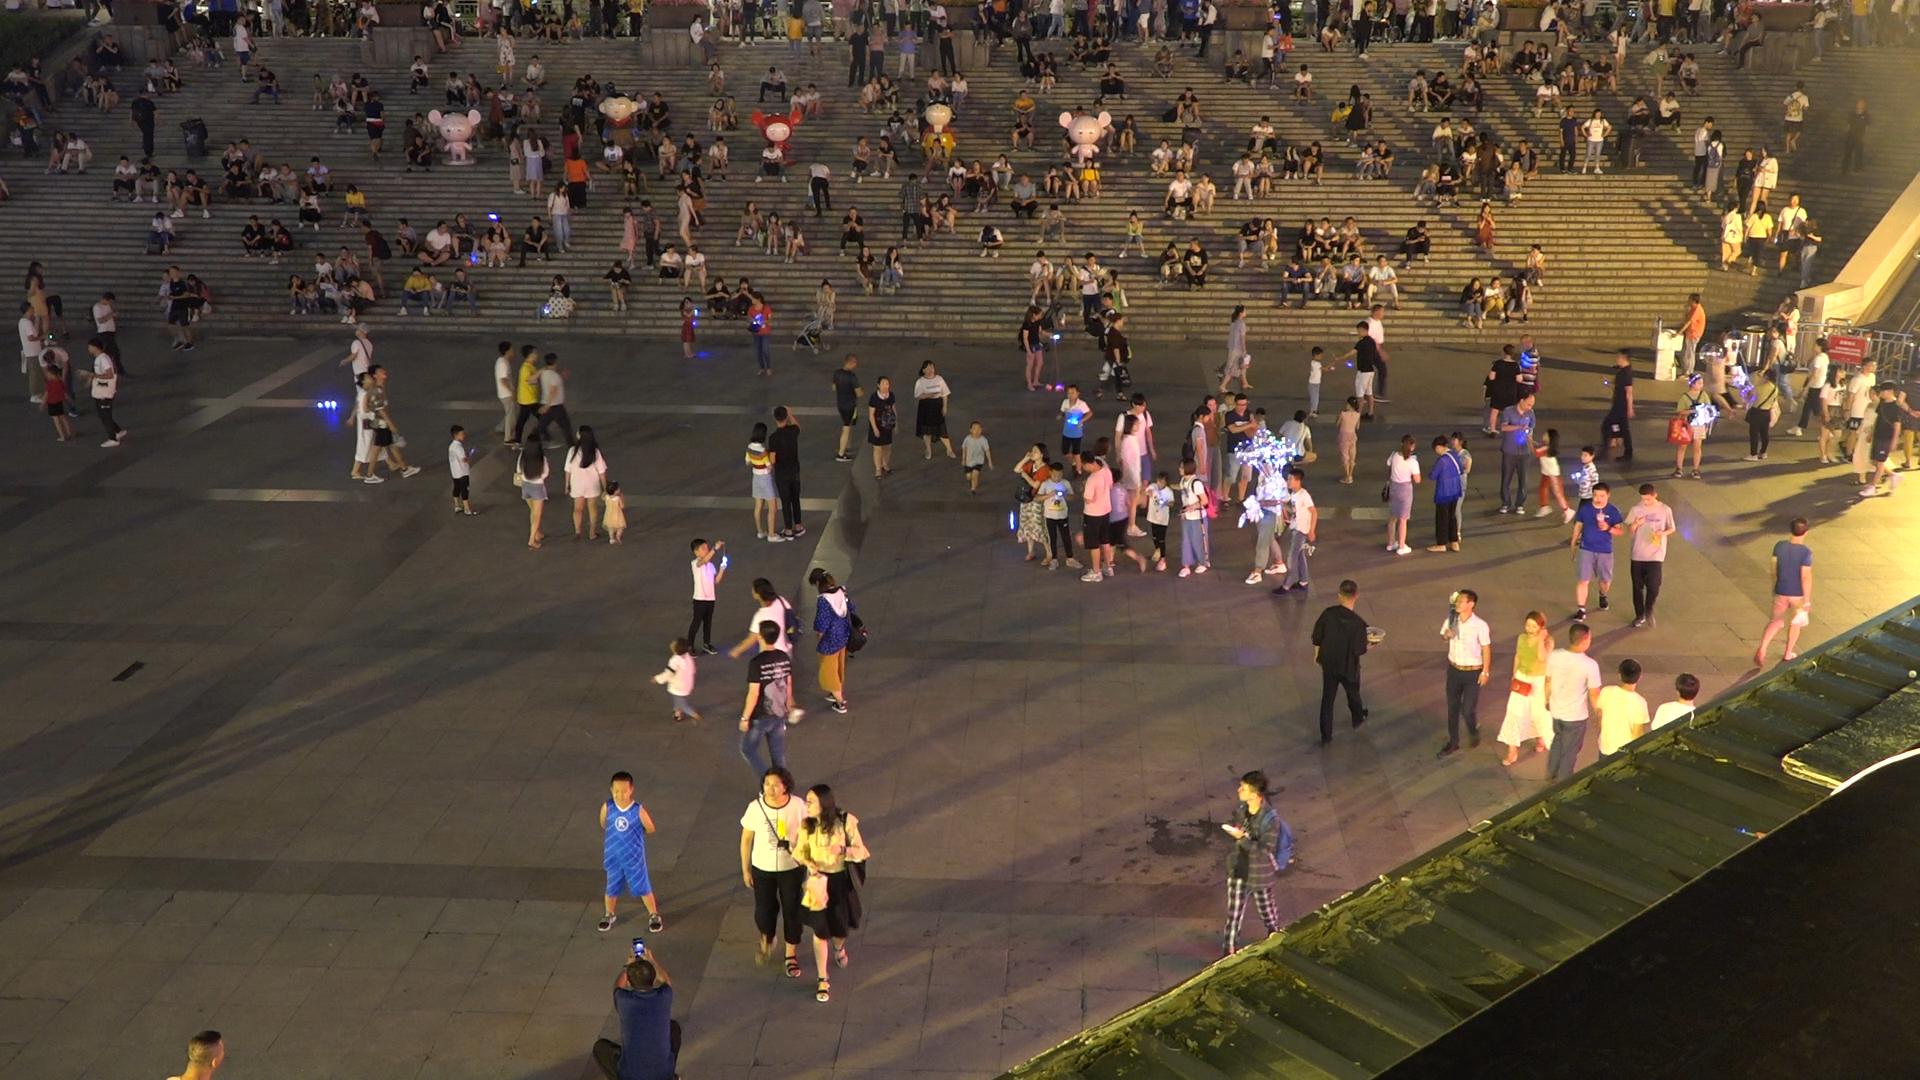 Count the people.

343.